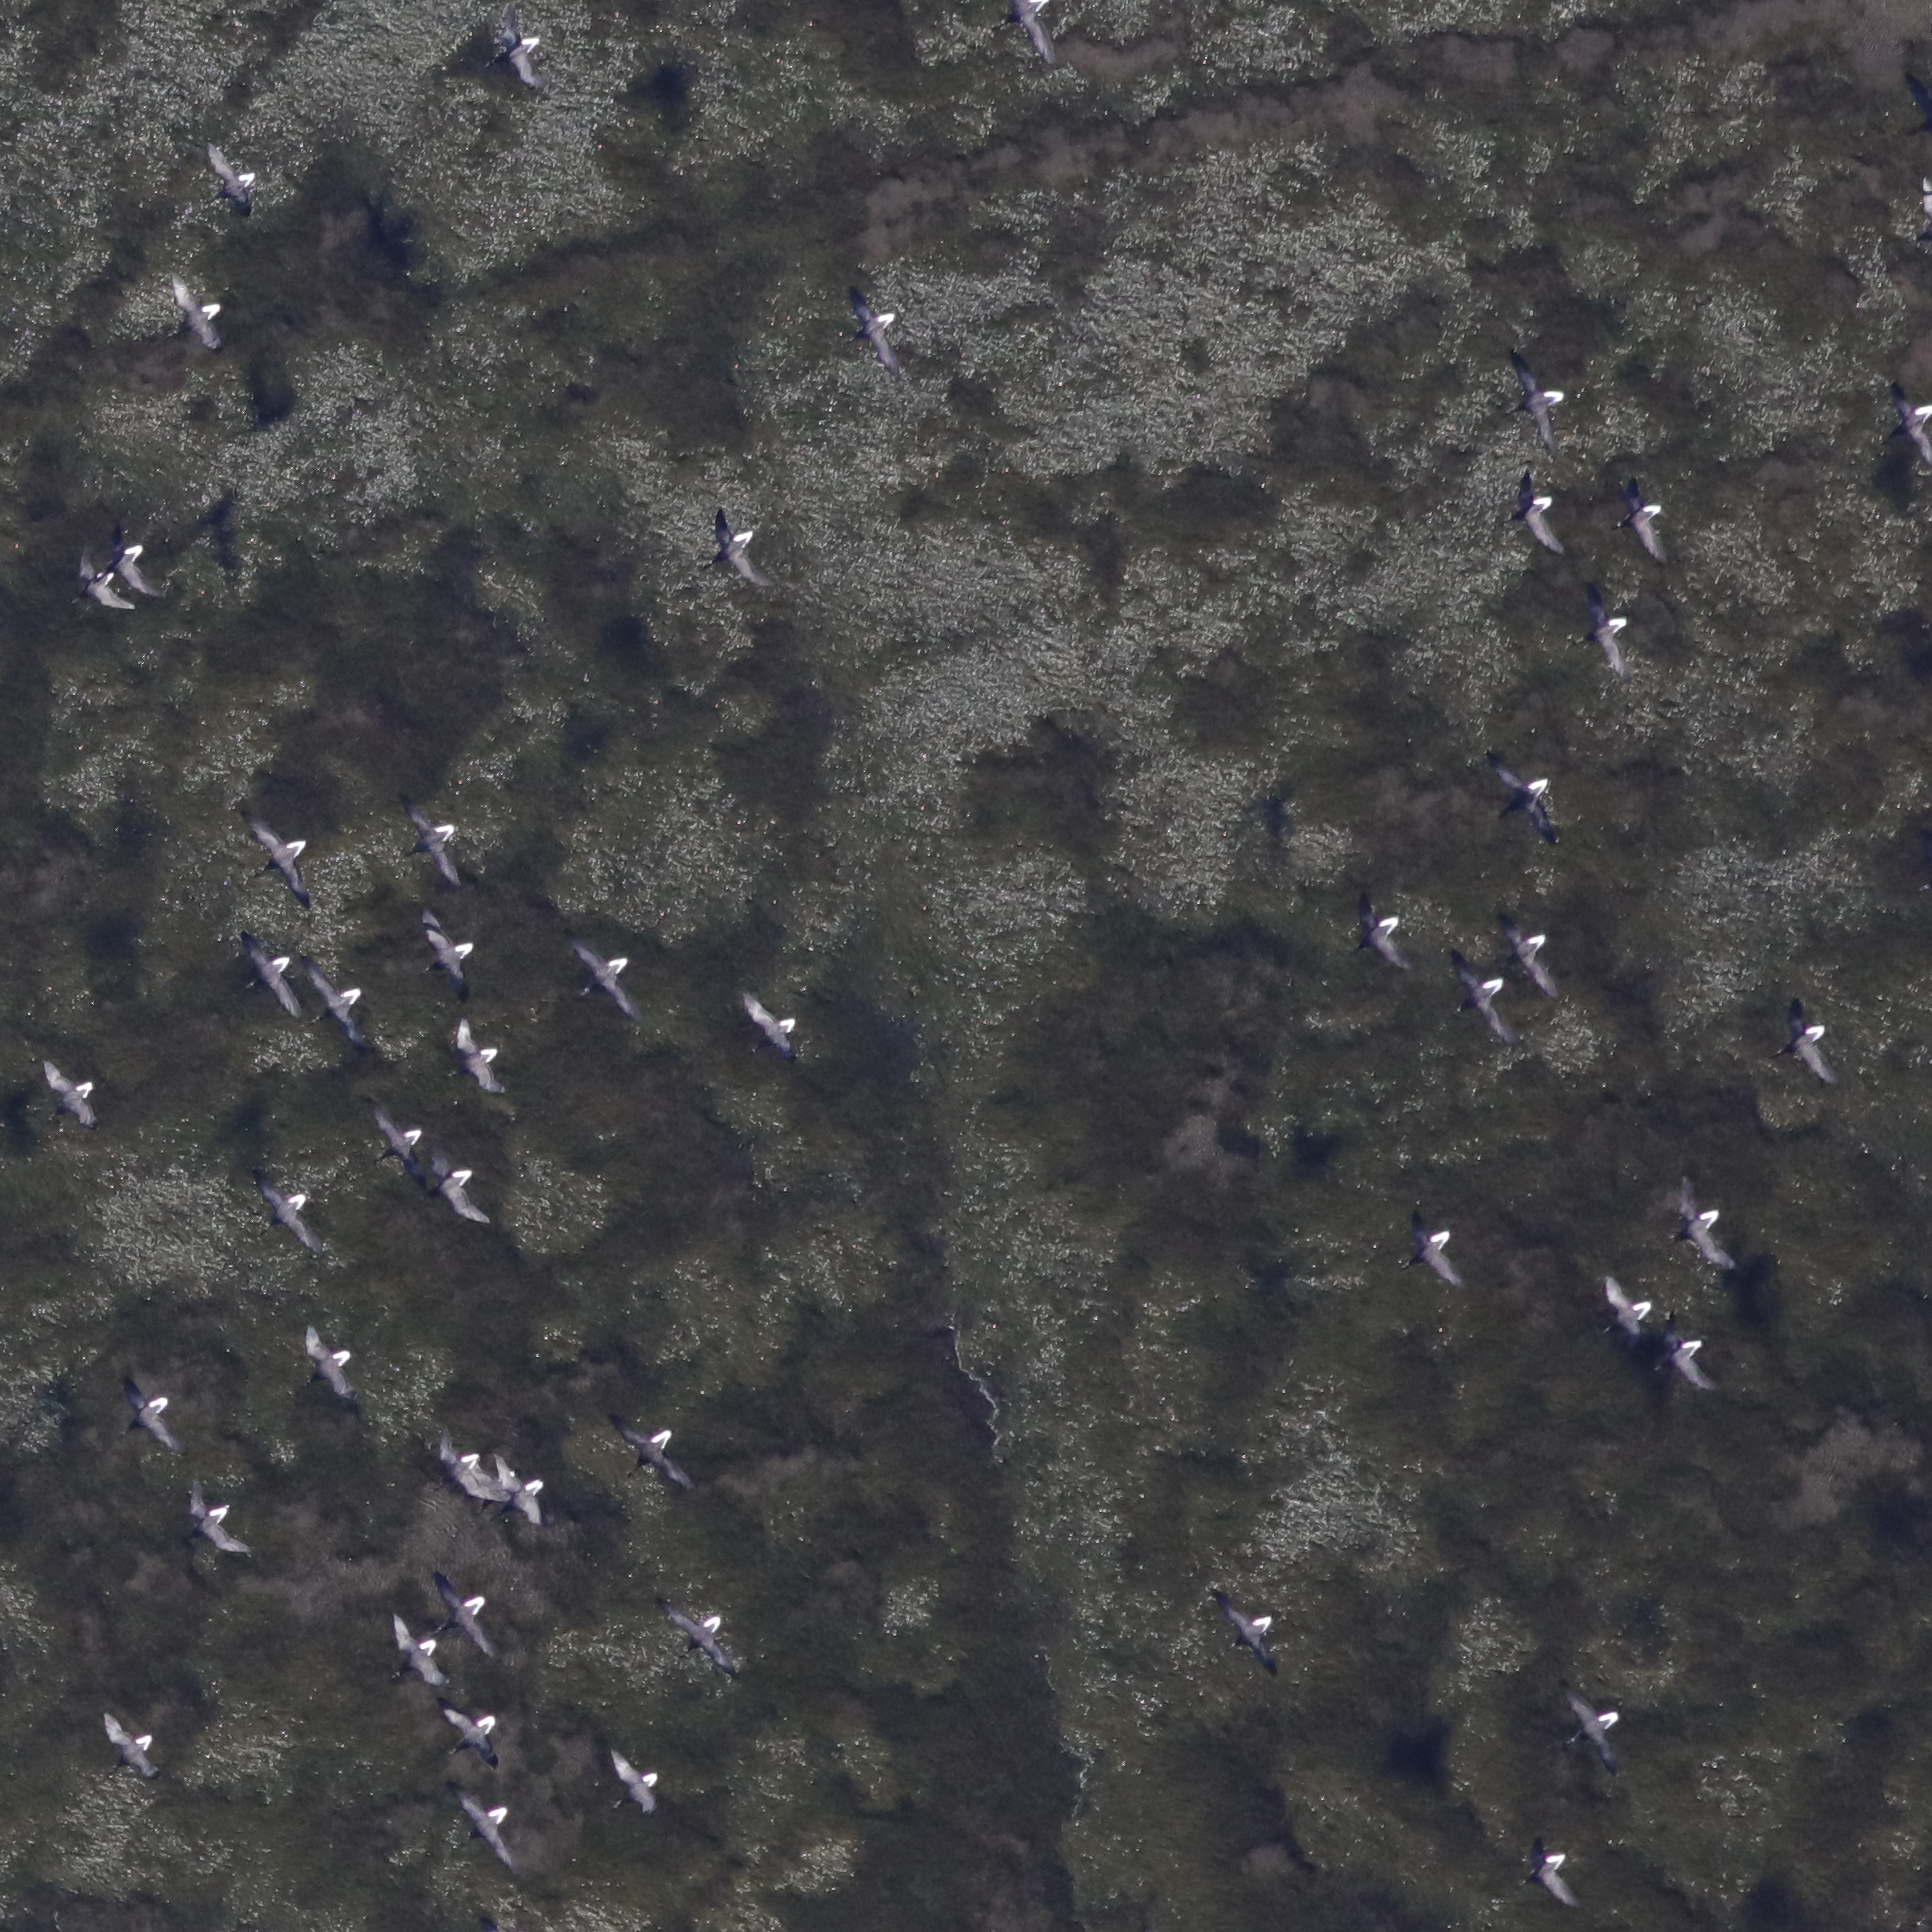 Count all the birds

50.